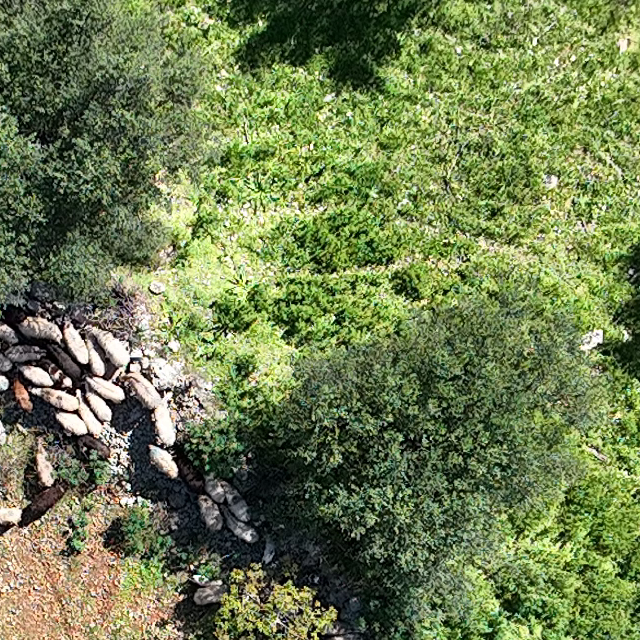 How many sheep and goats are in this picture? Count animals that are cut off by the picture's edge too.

33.